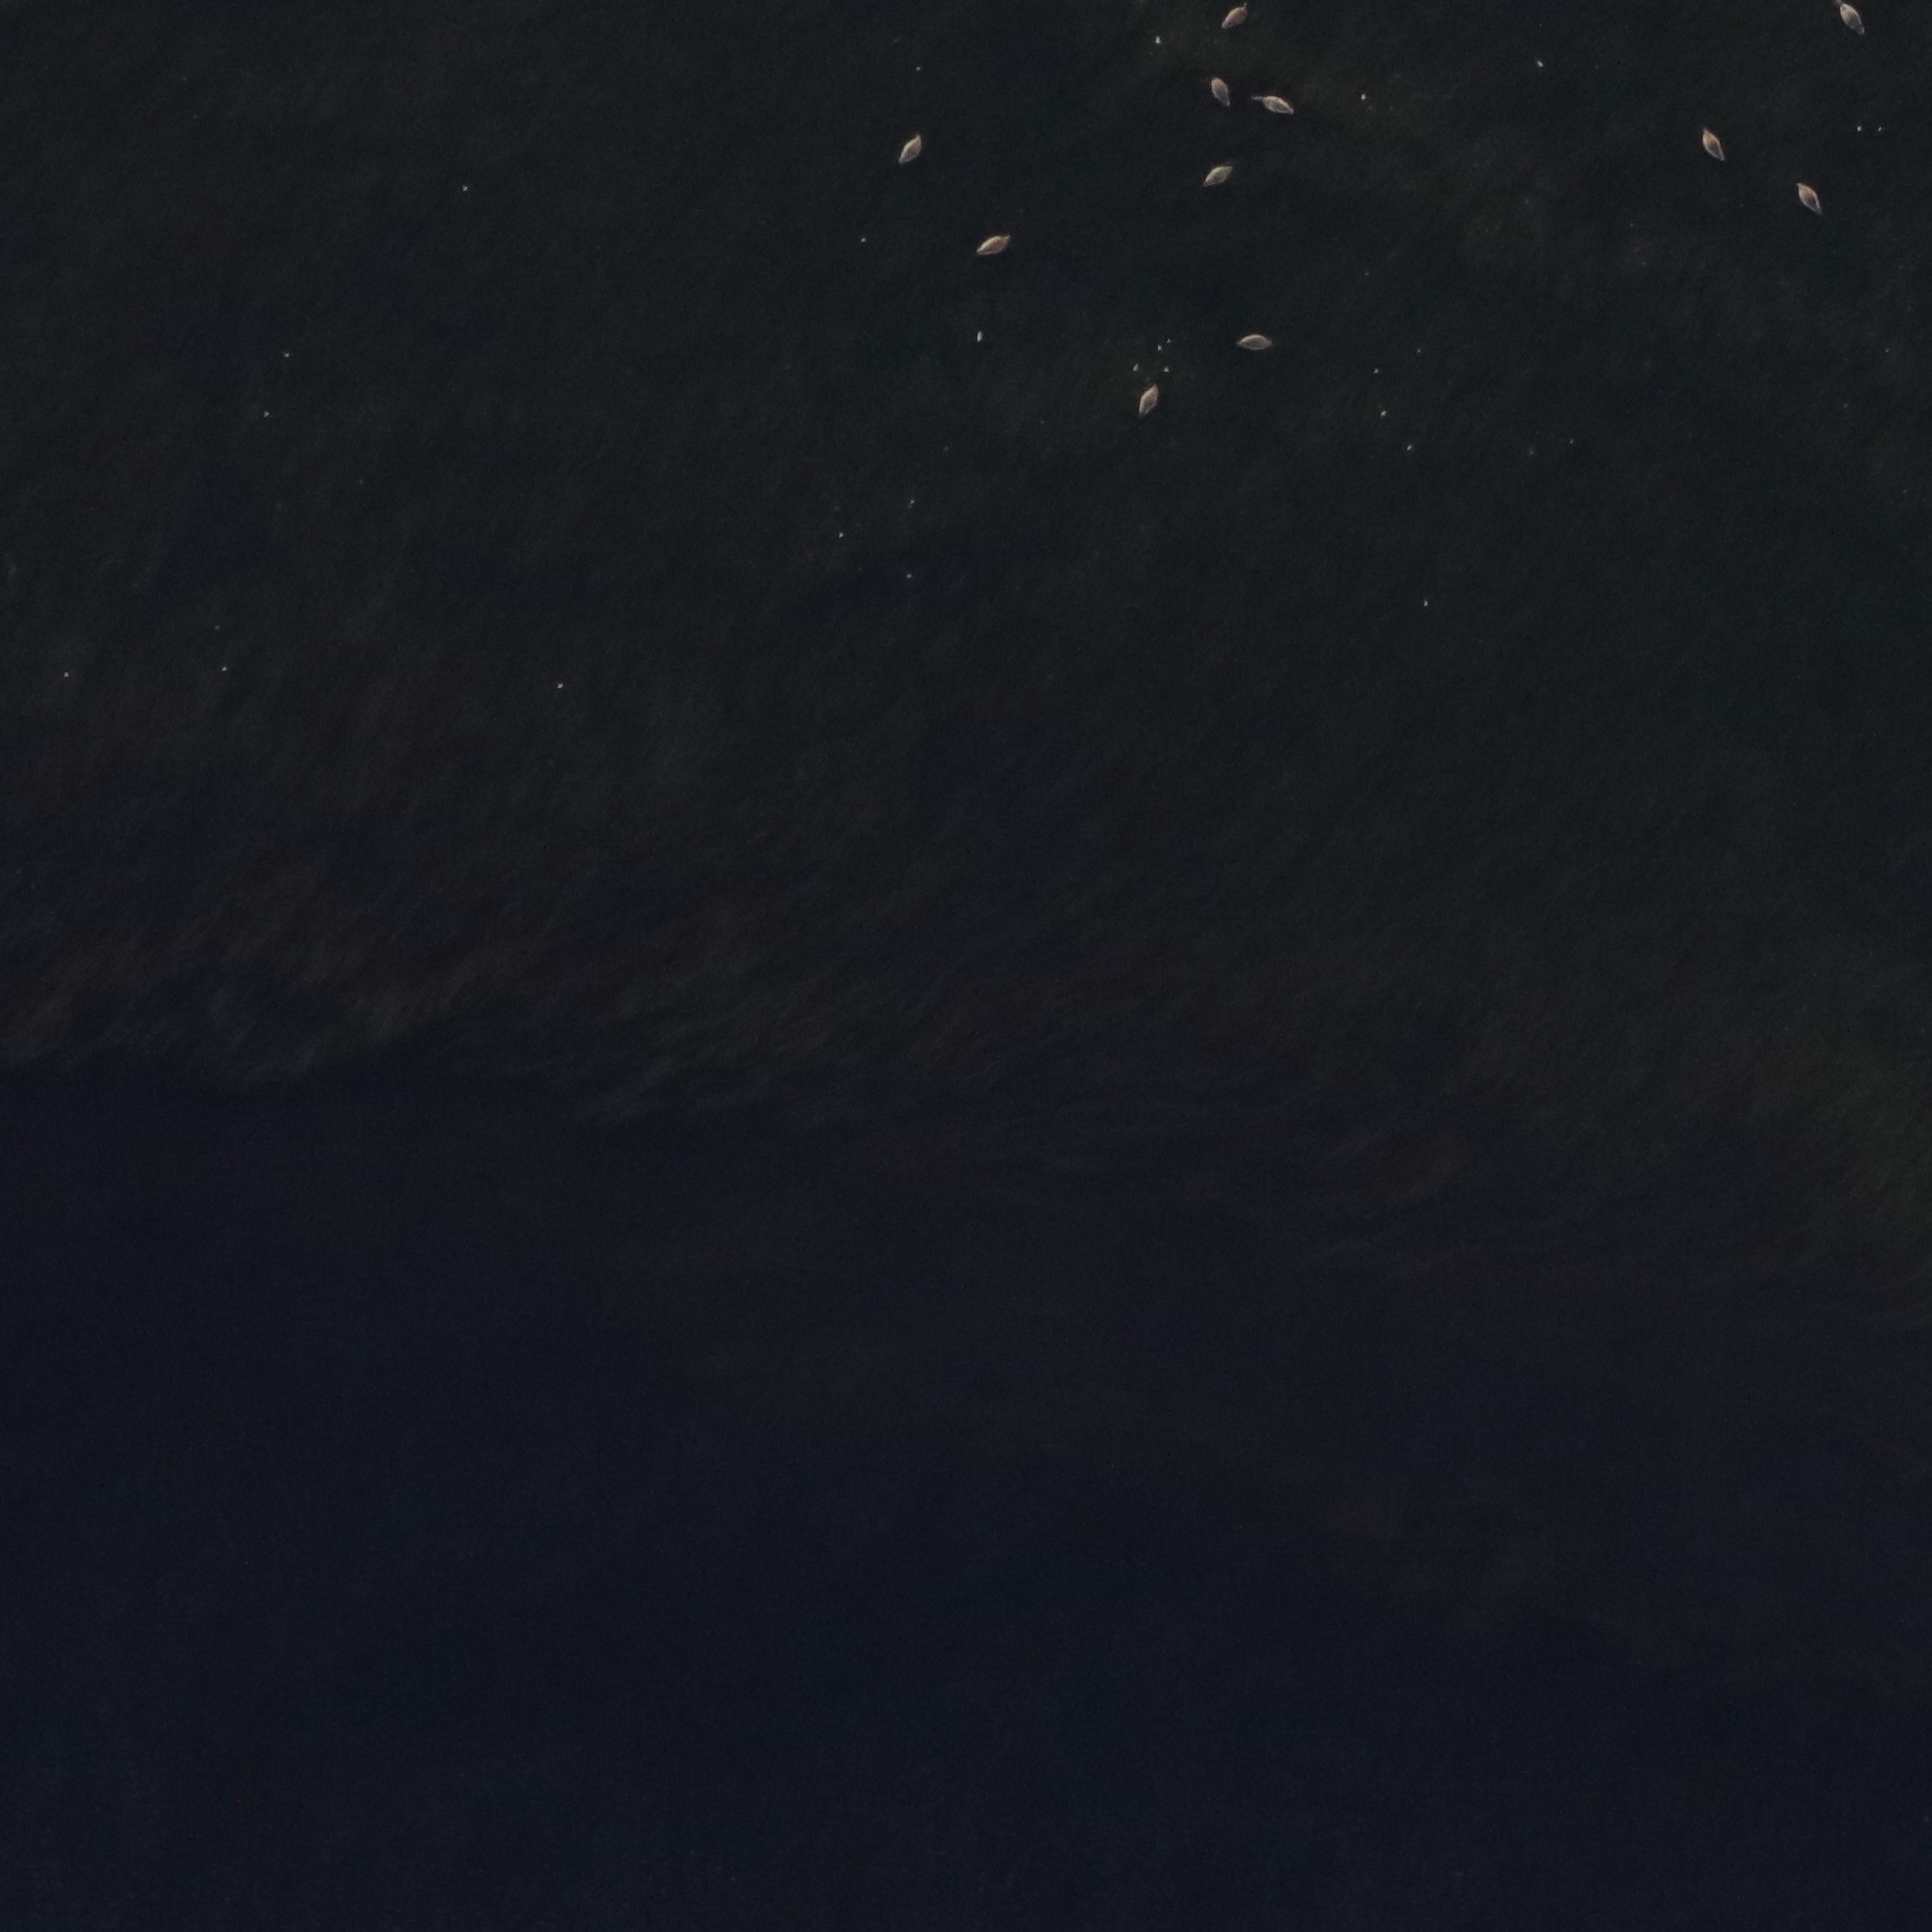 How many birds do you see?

11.